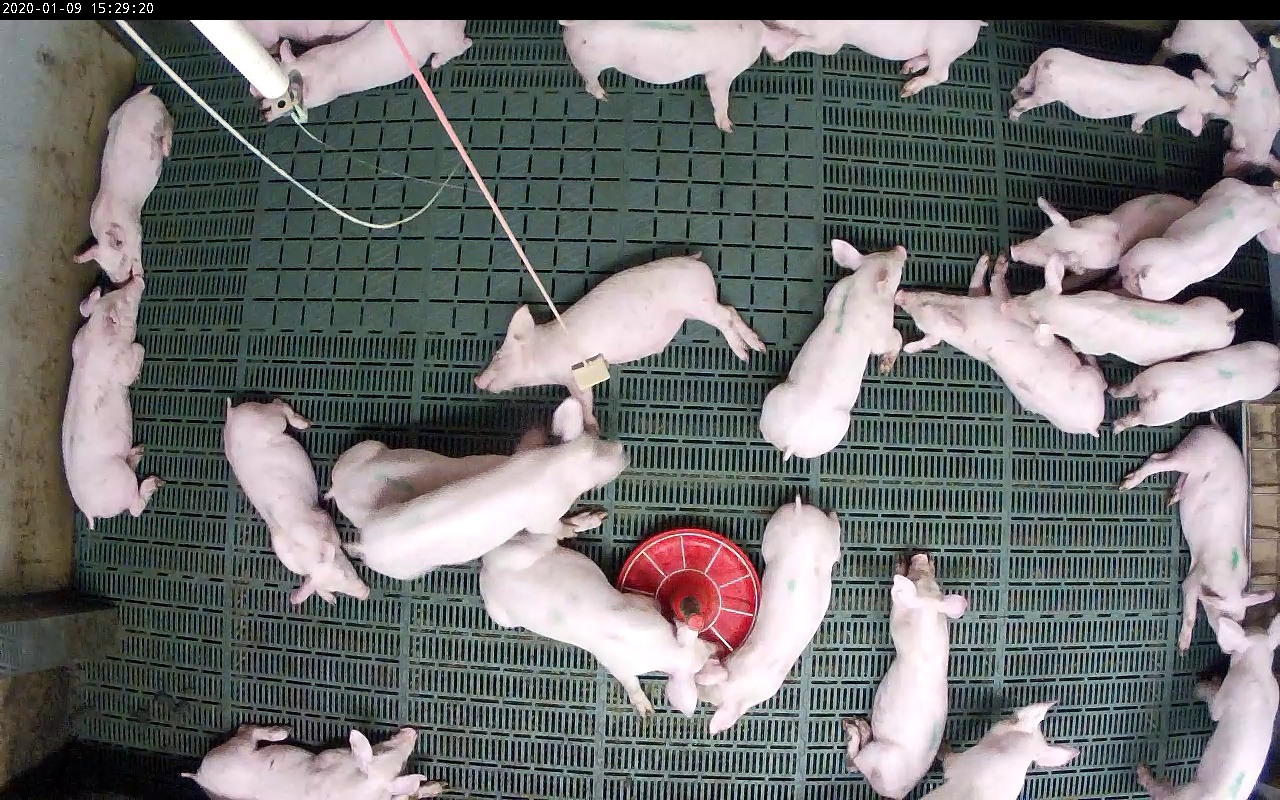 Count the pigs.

25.